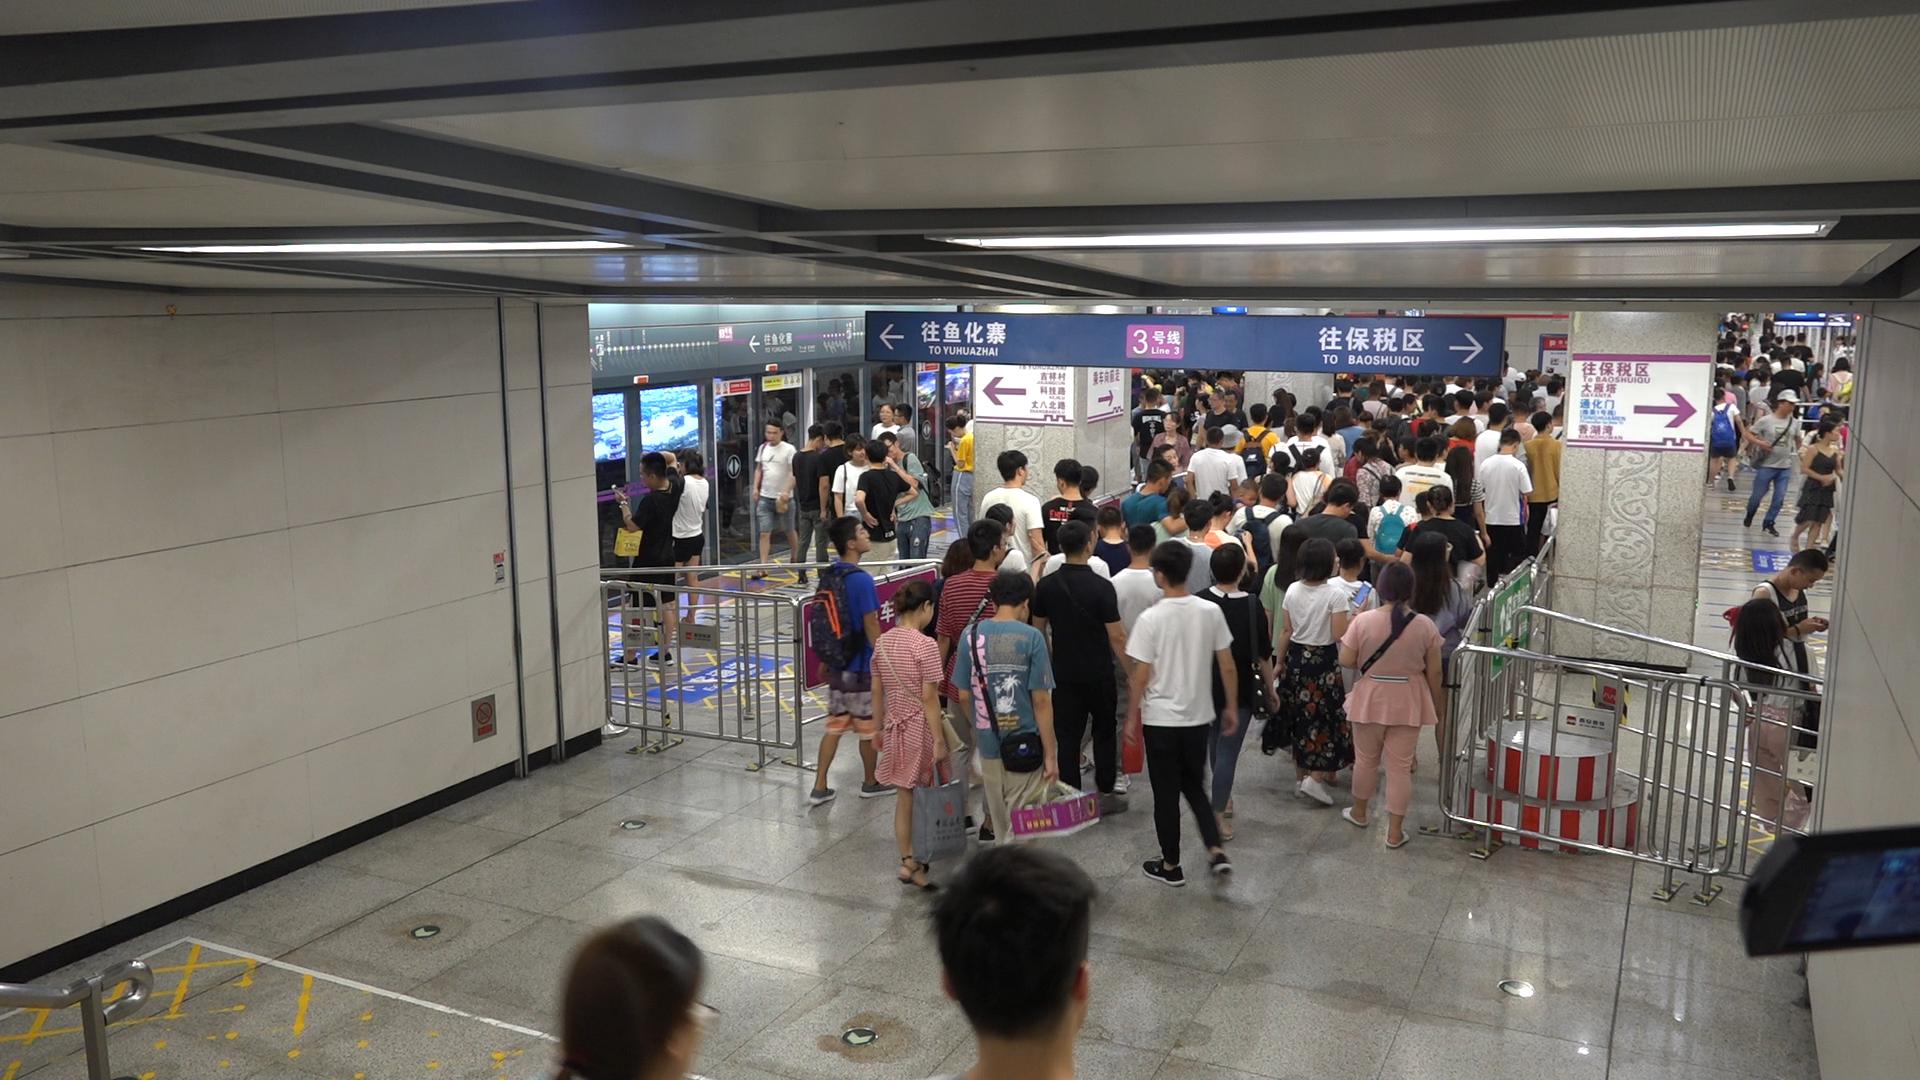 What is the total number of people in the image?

165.